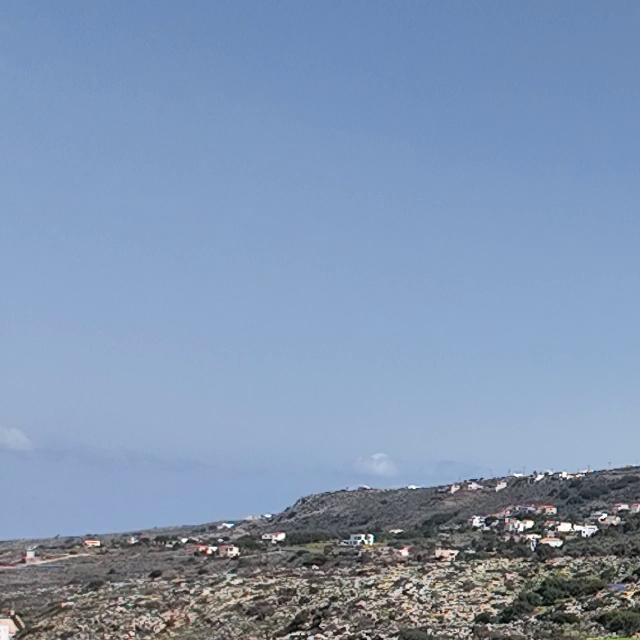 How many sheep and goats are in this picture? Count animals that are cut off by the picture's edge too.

0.